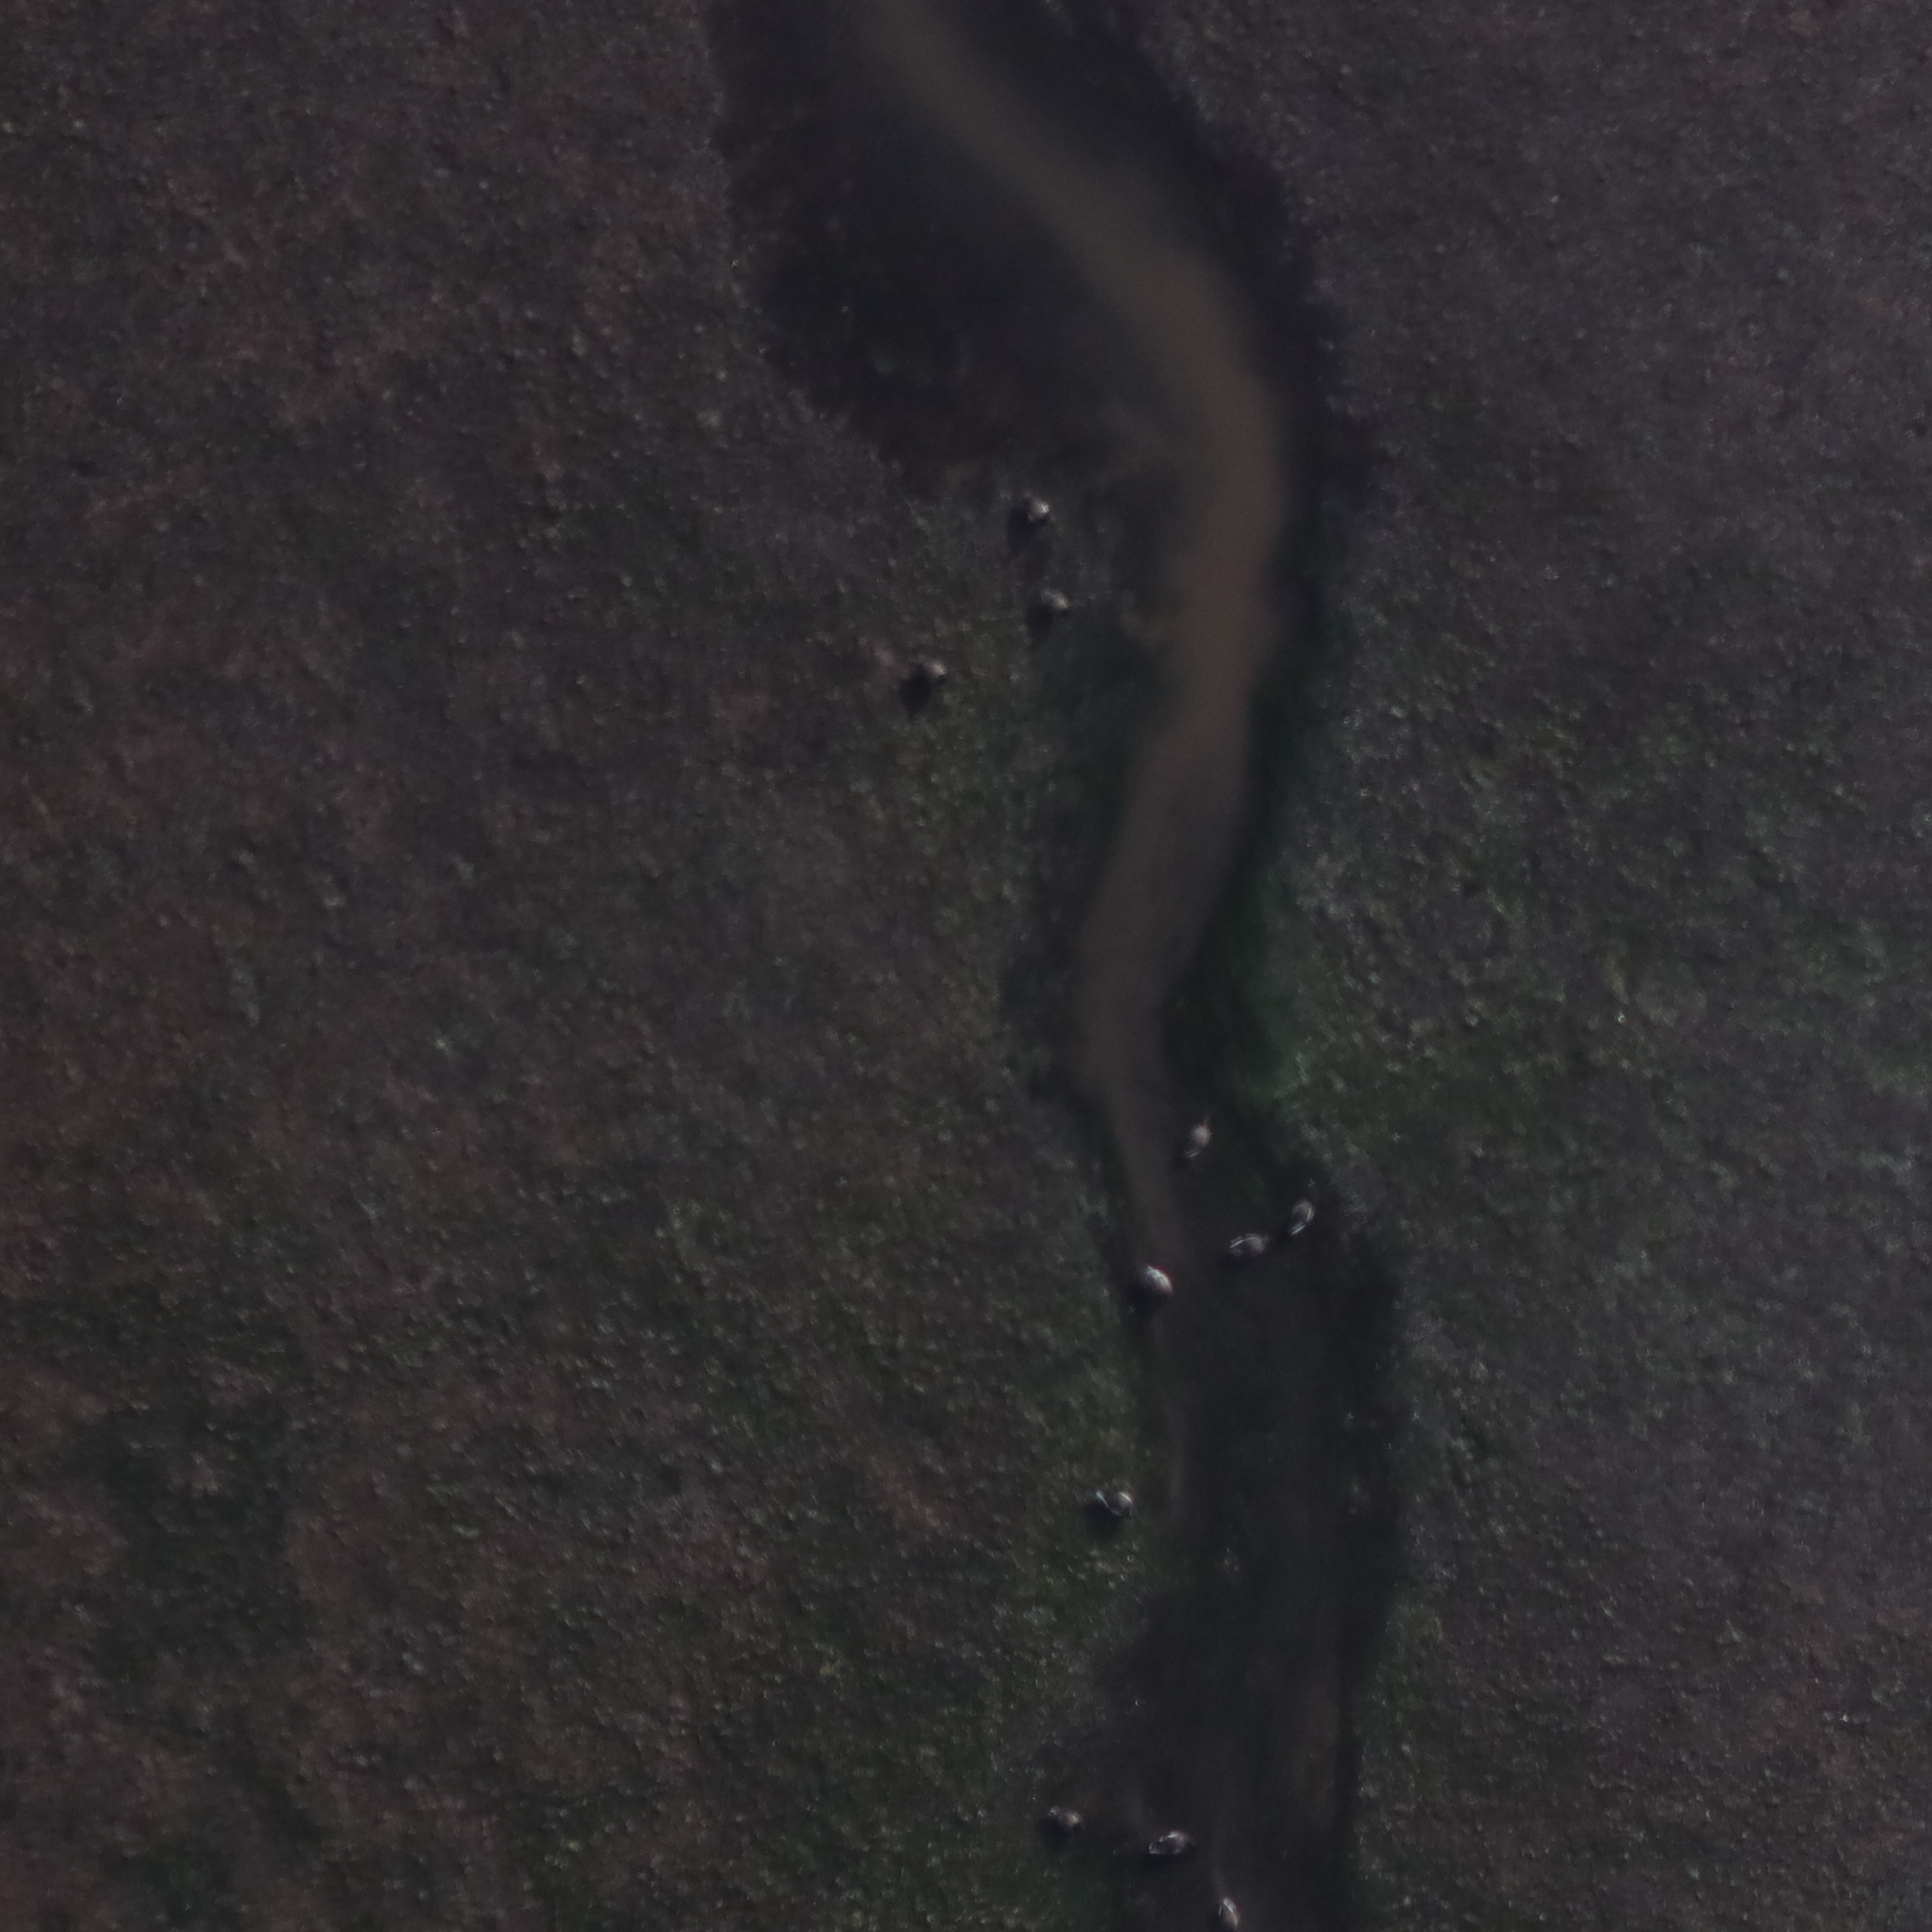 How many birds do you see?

11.